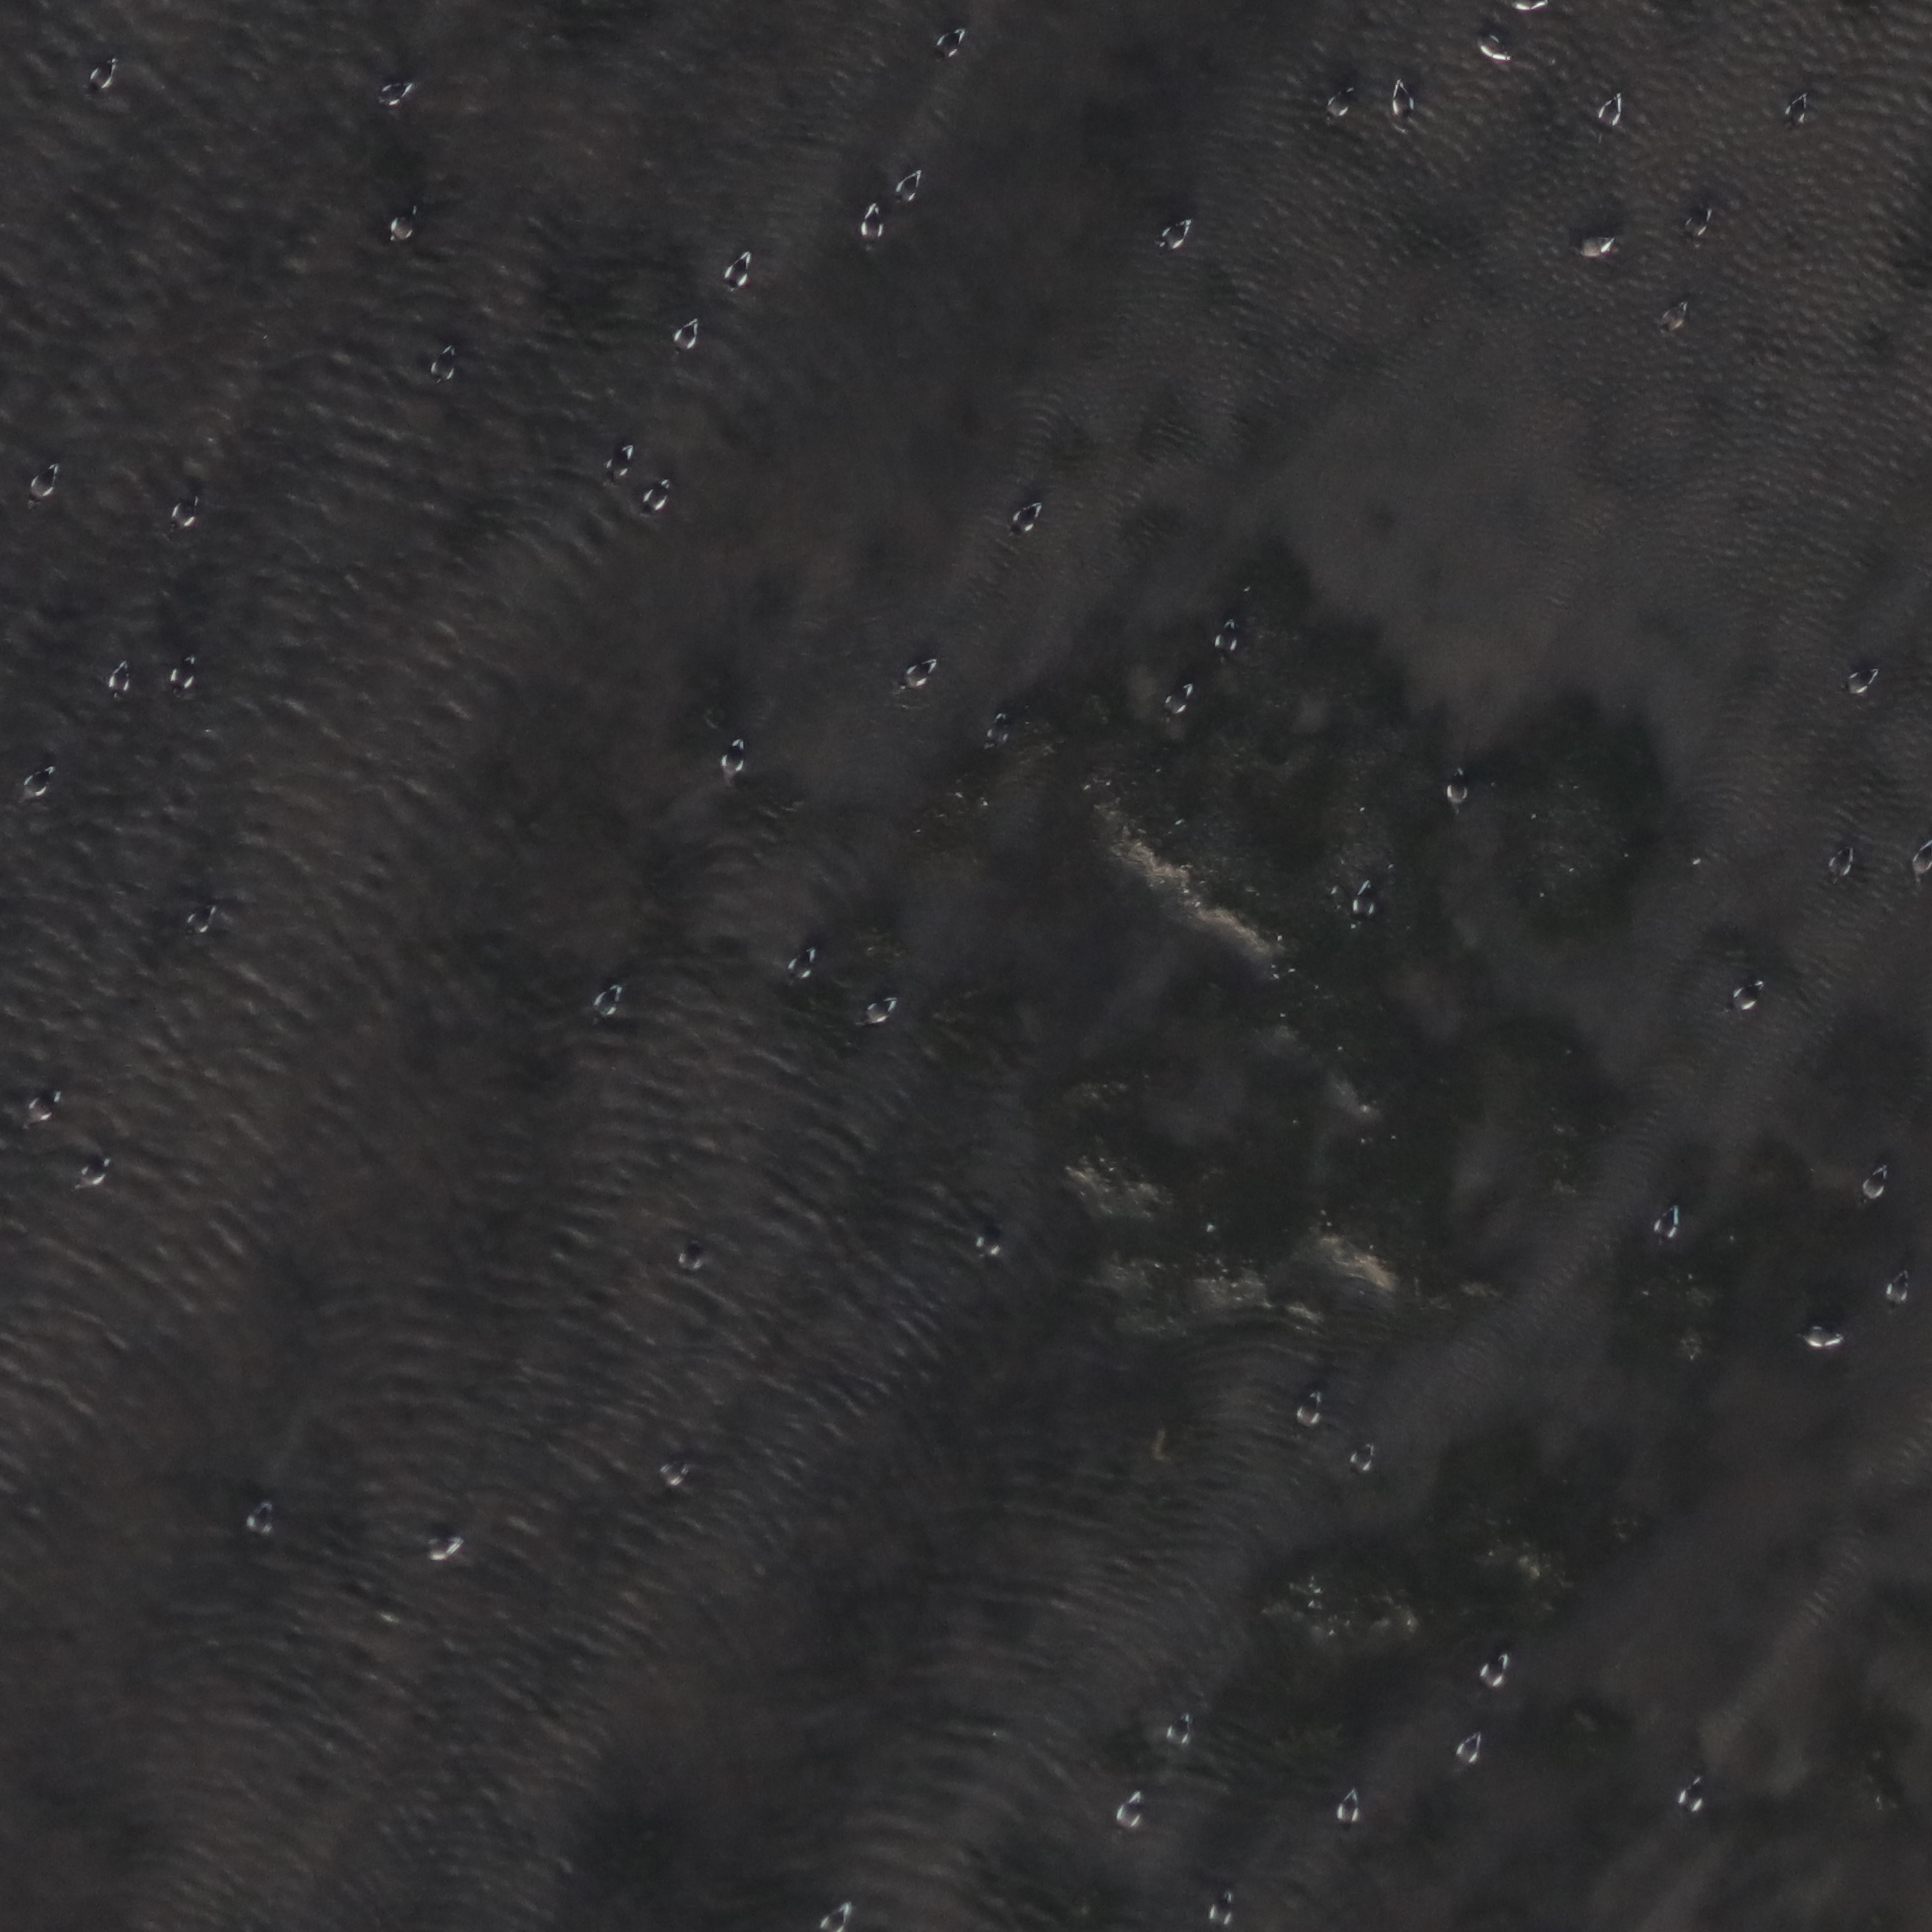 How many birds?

62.